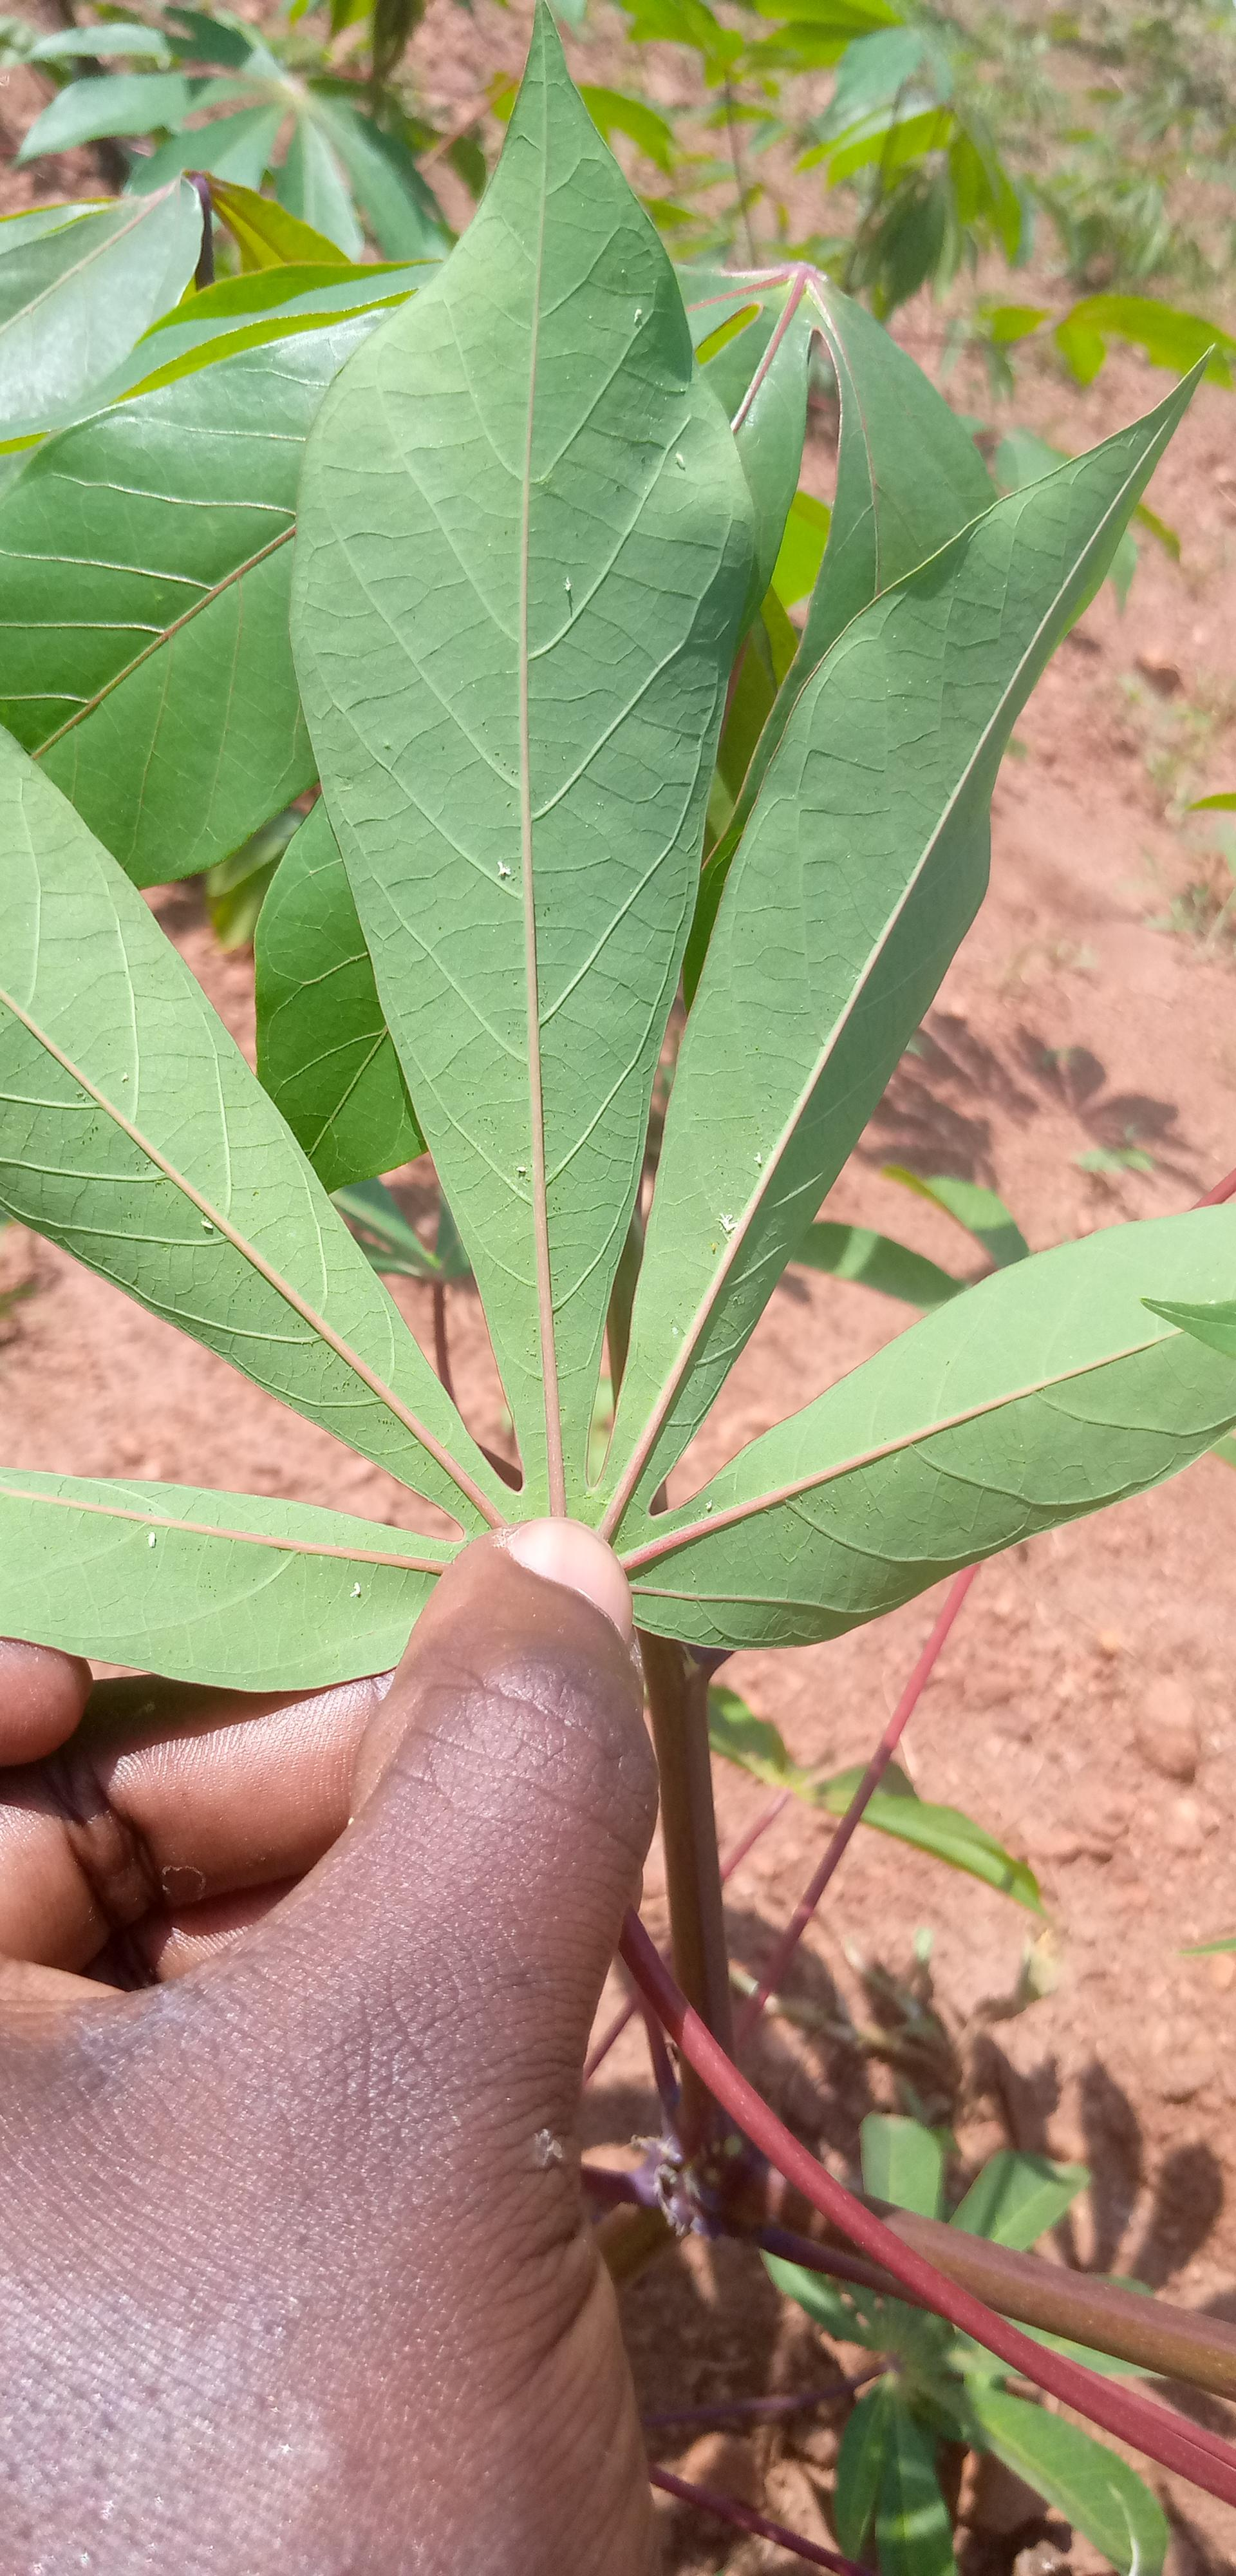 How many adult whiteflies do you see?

8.